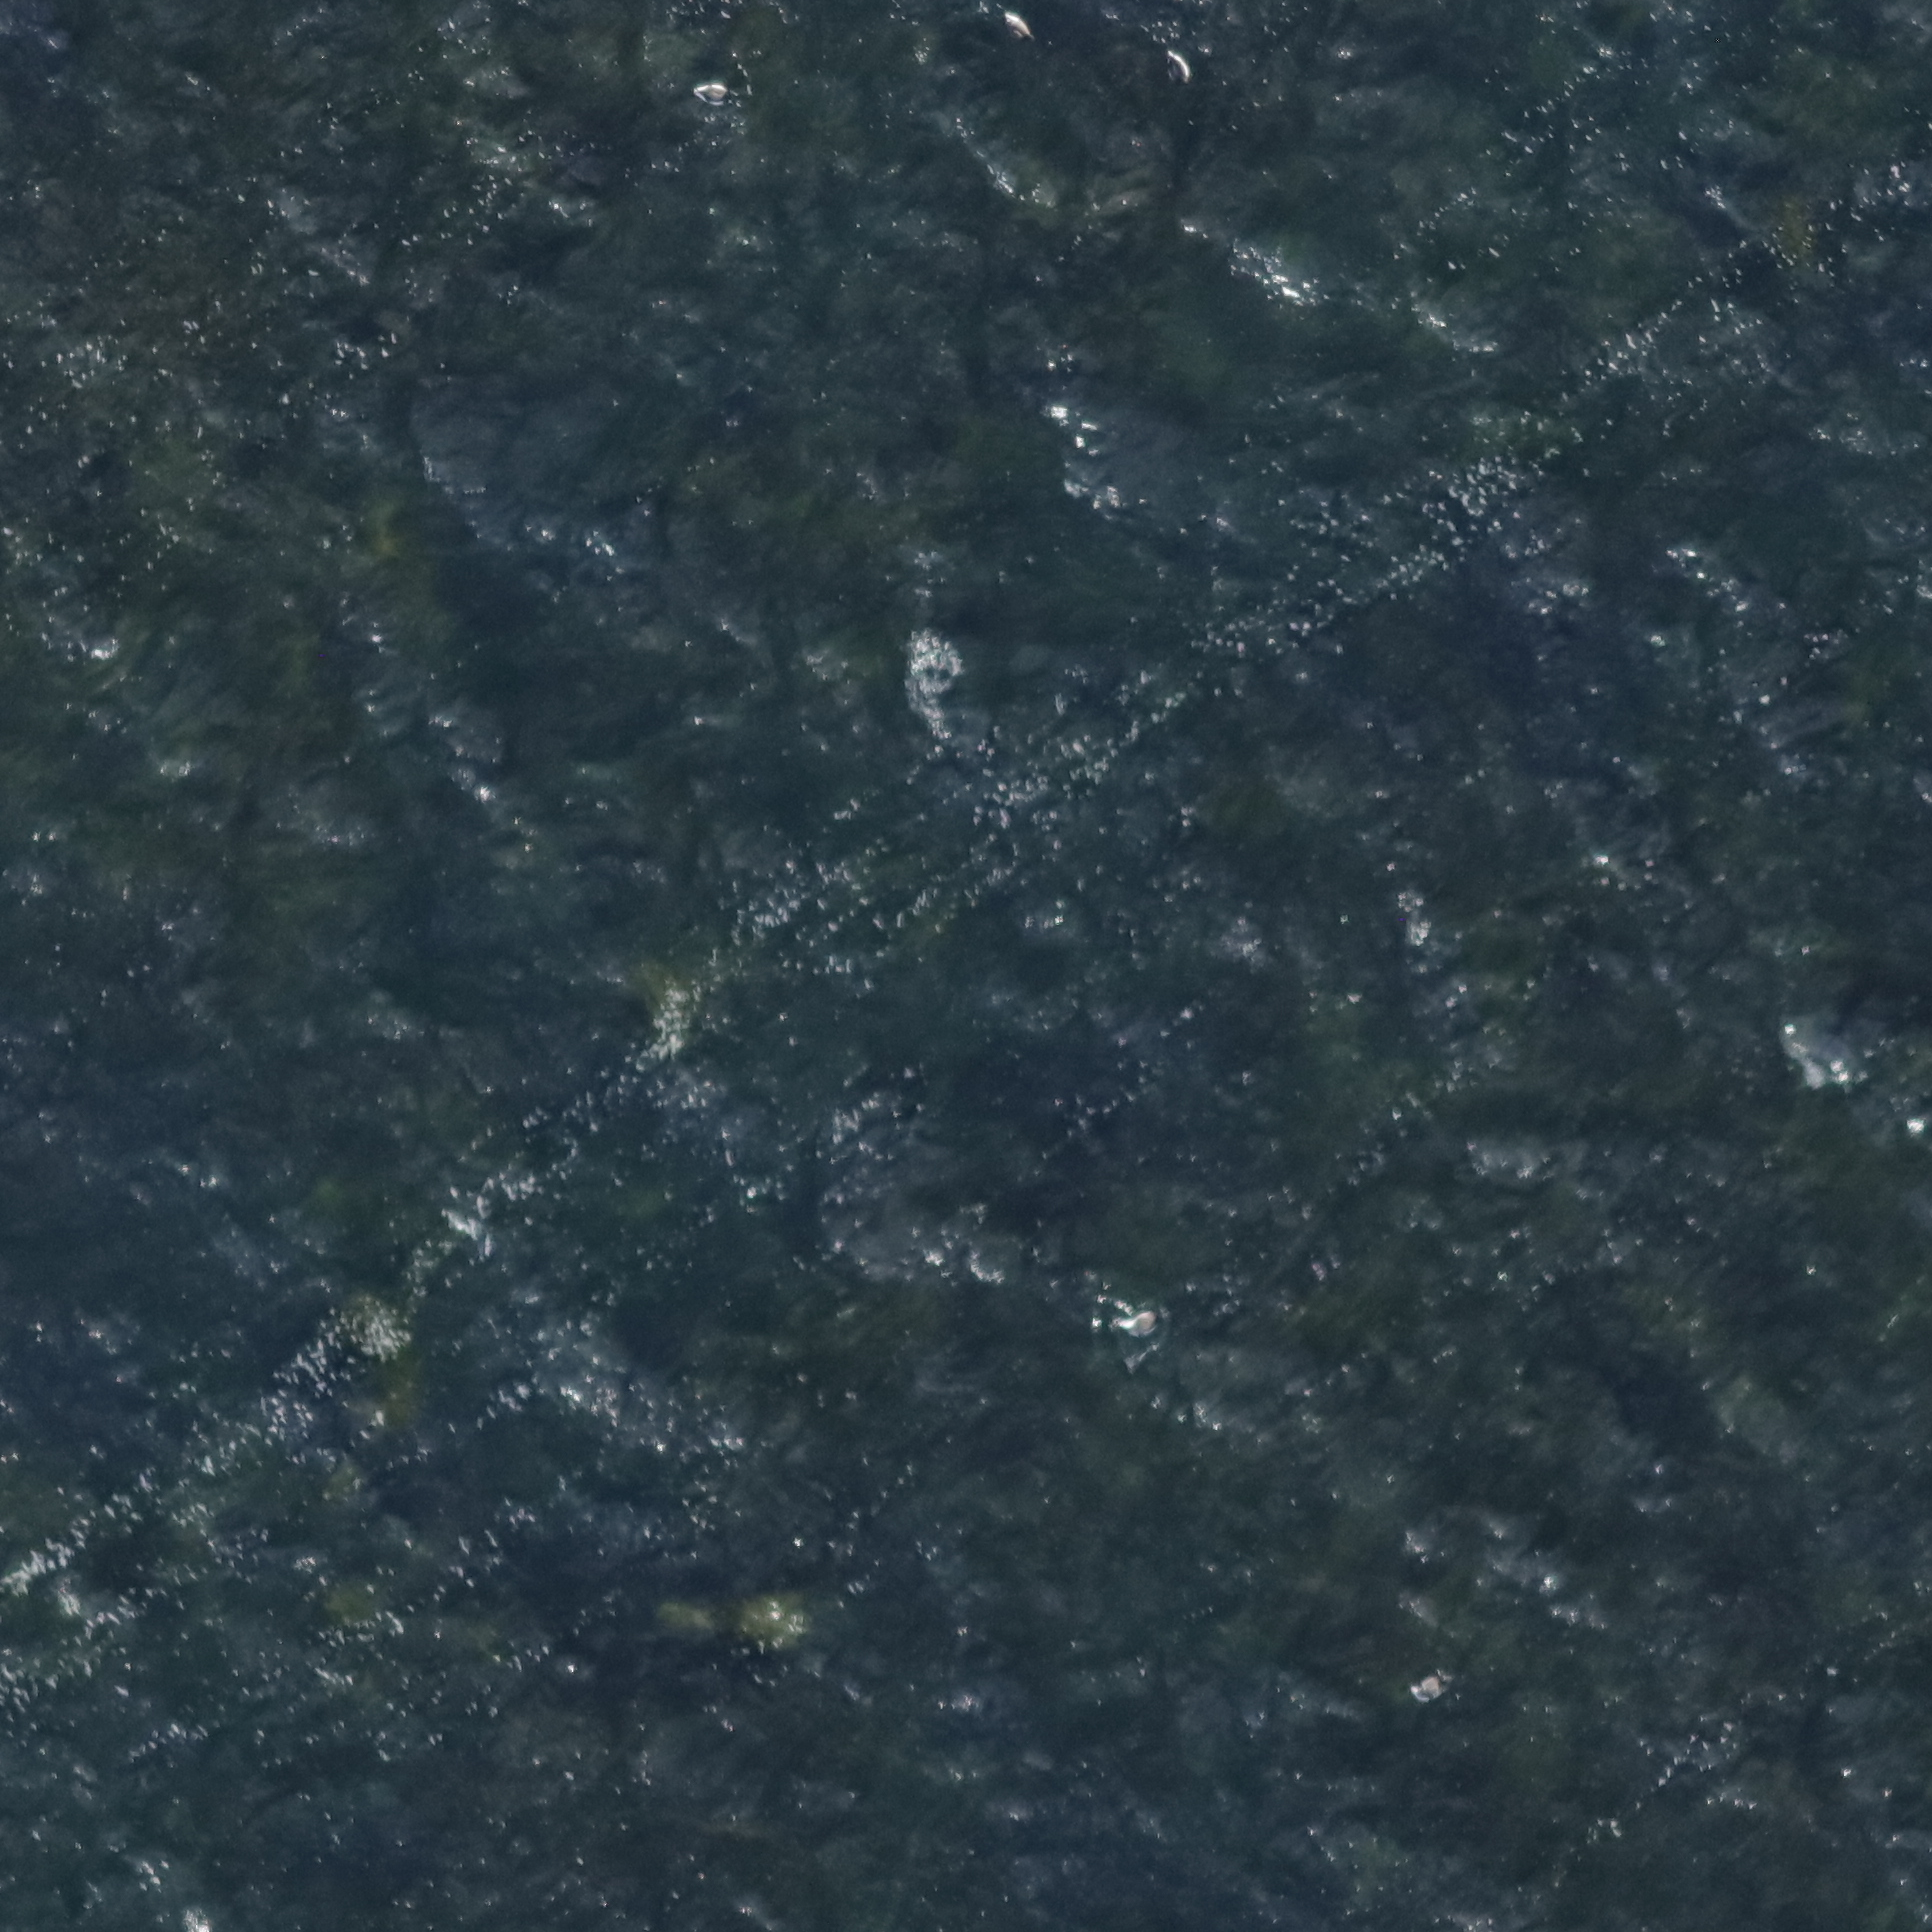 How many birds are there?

2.